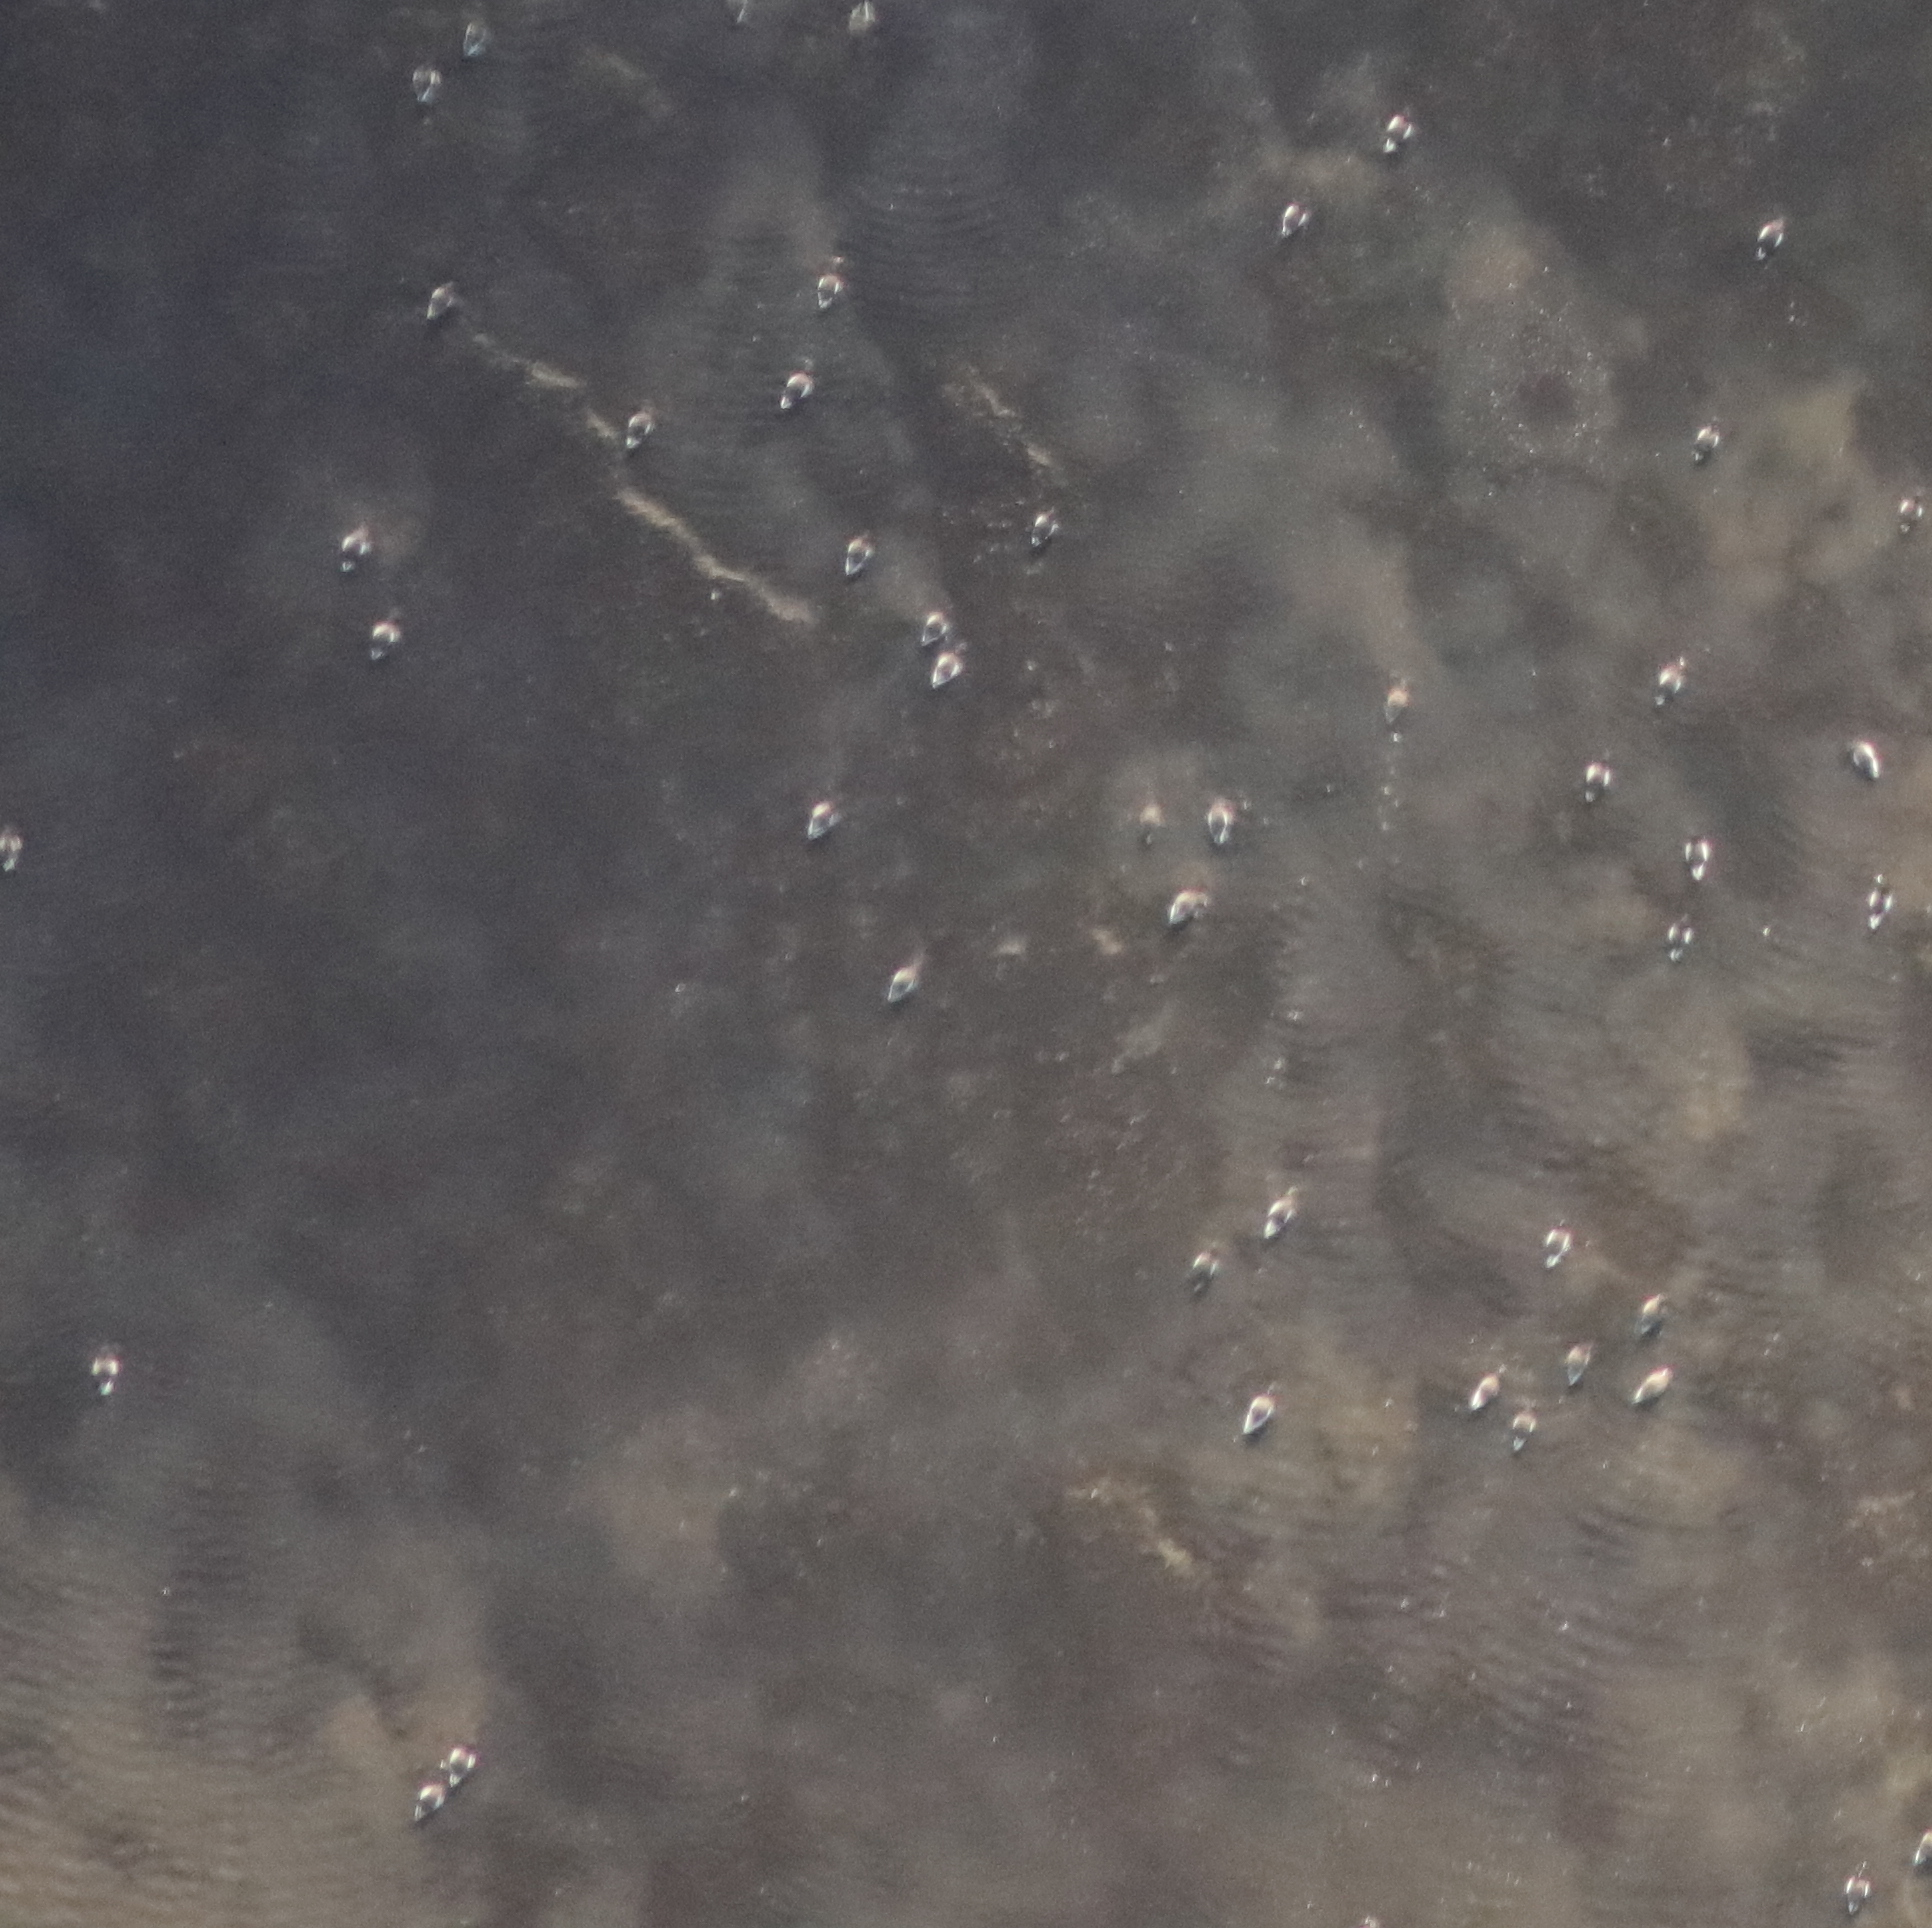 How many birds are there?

45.